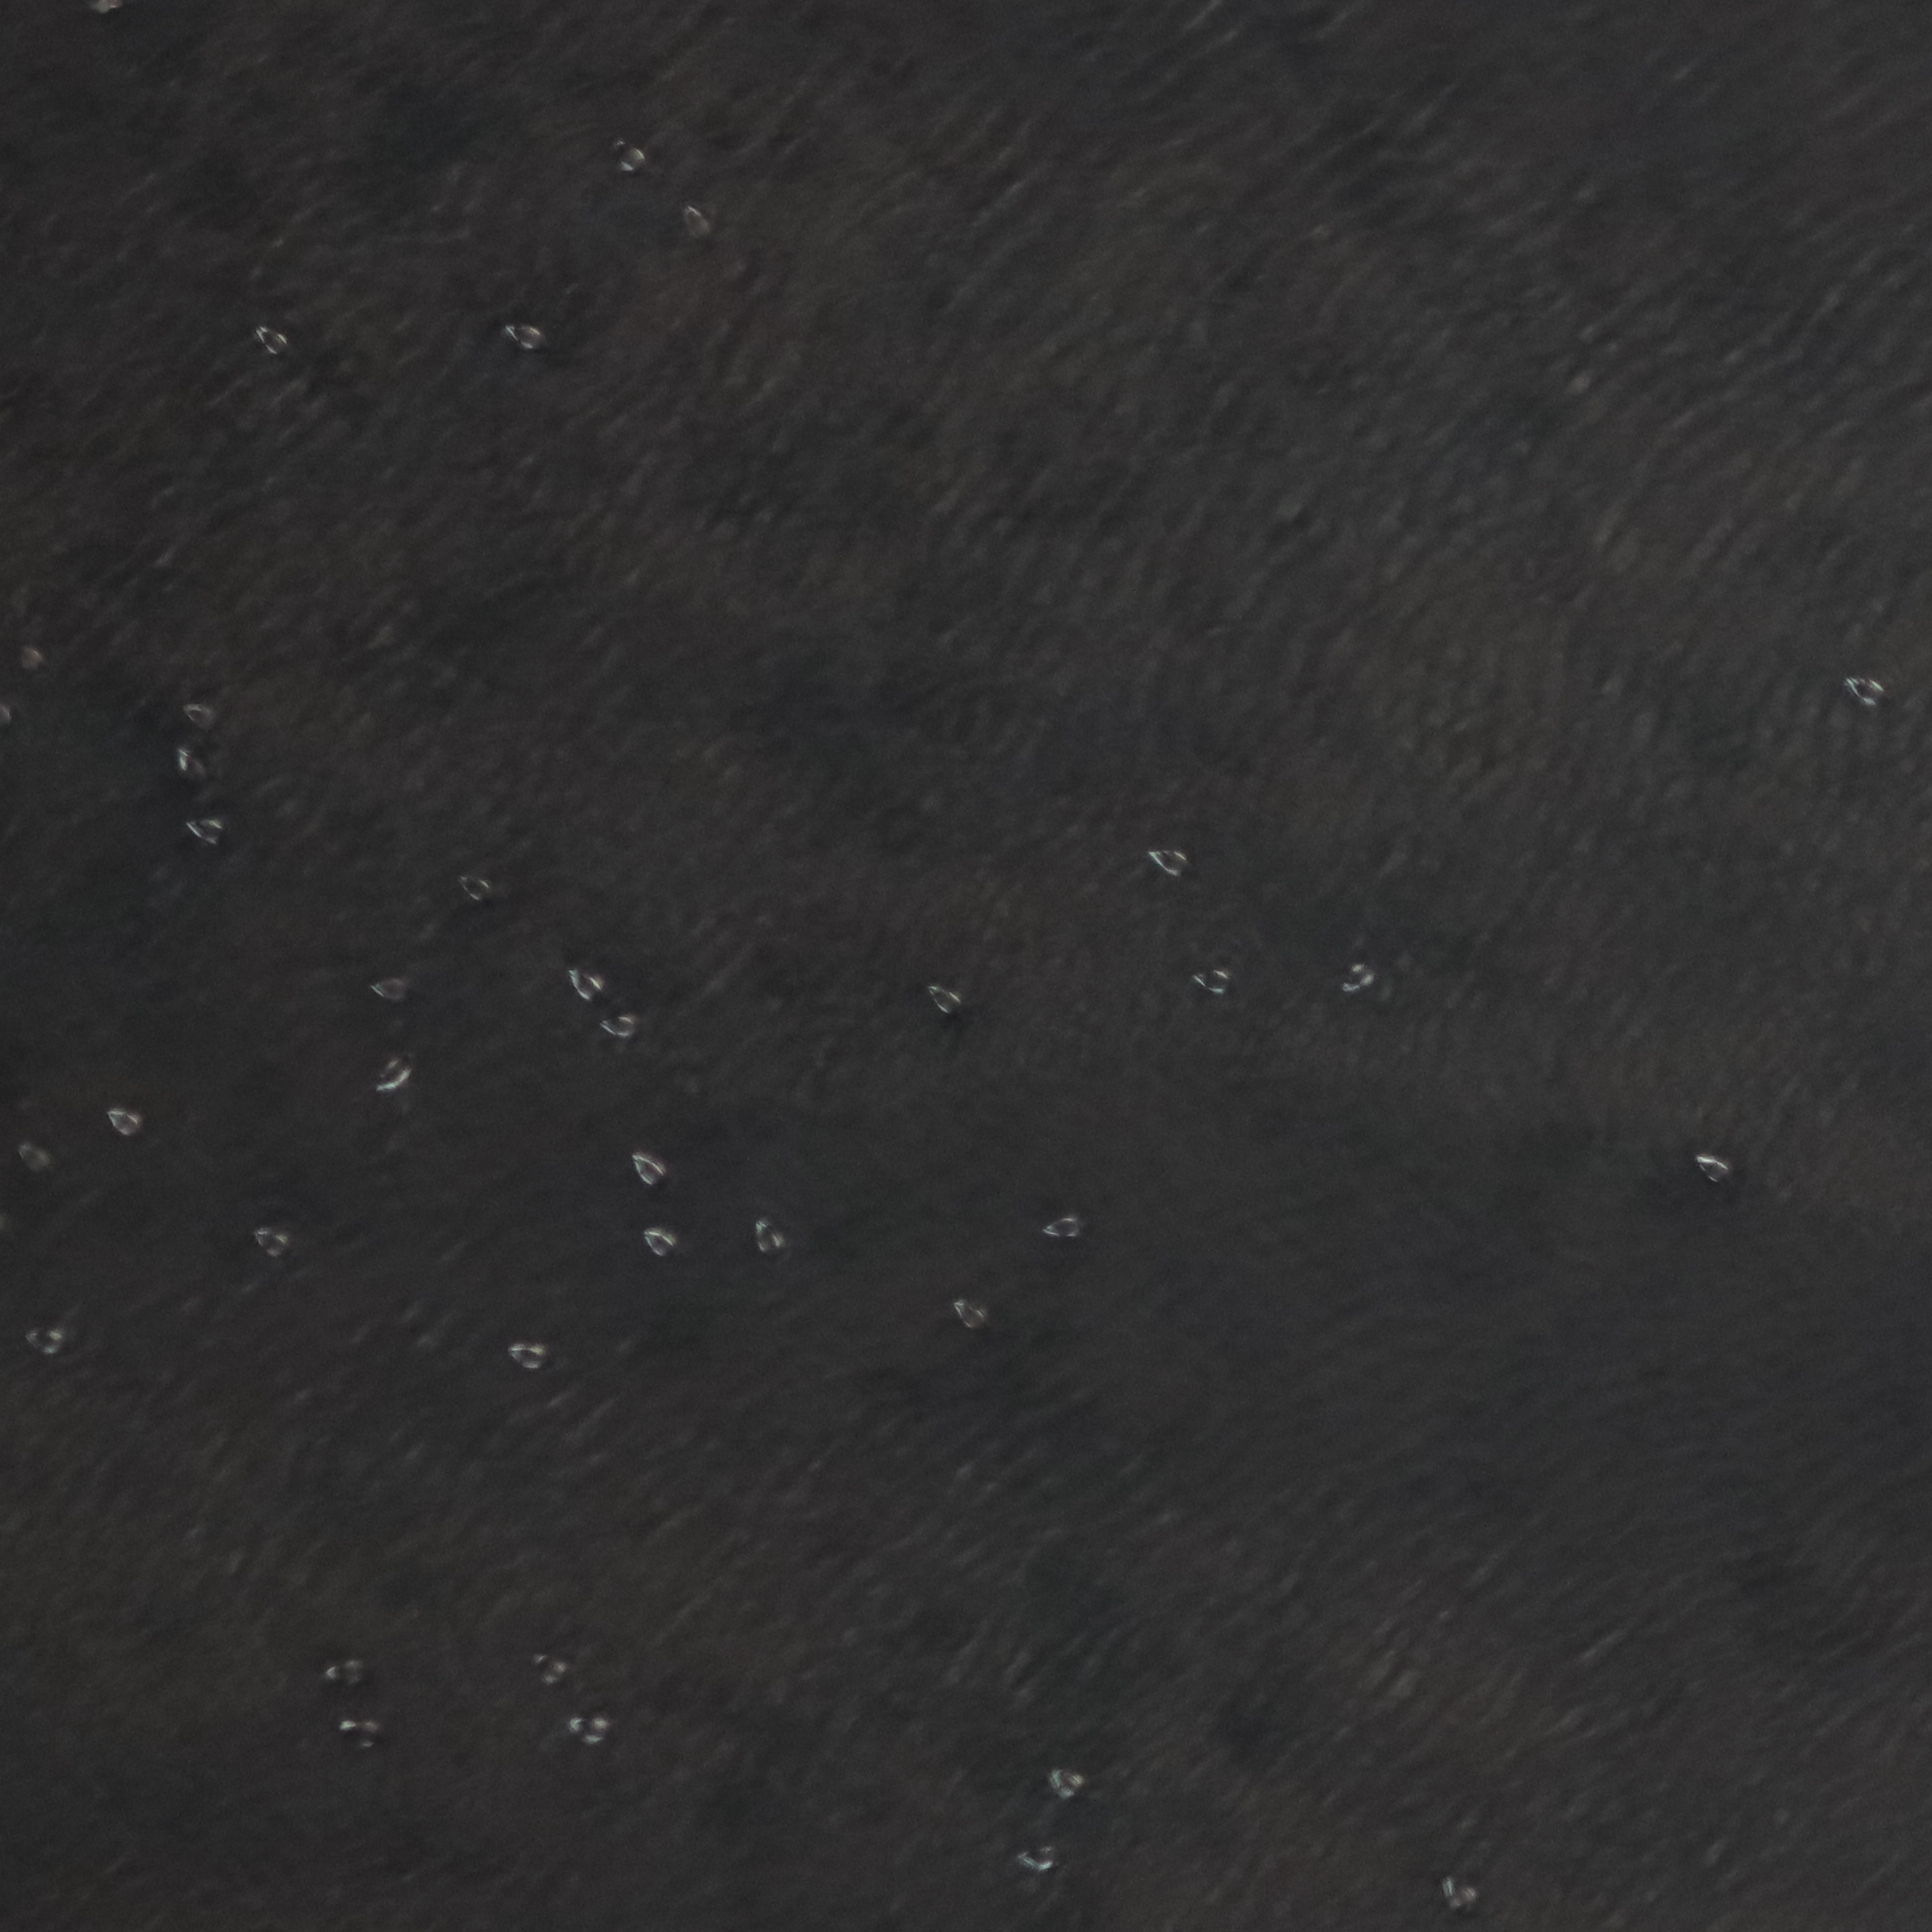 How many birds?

35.